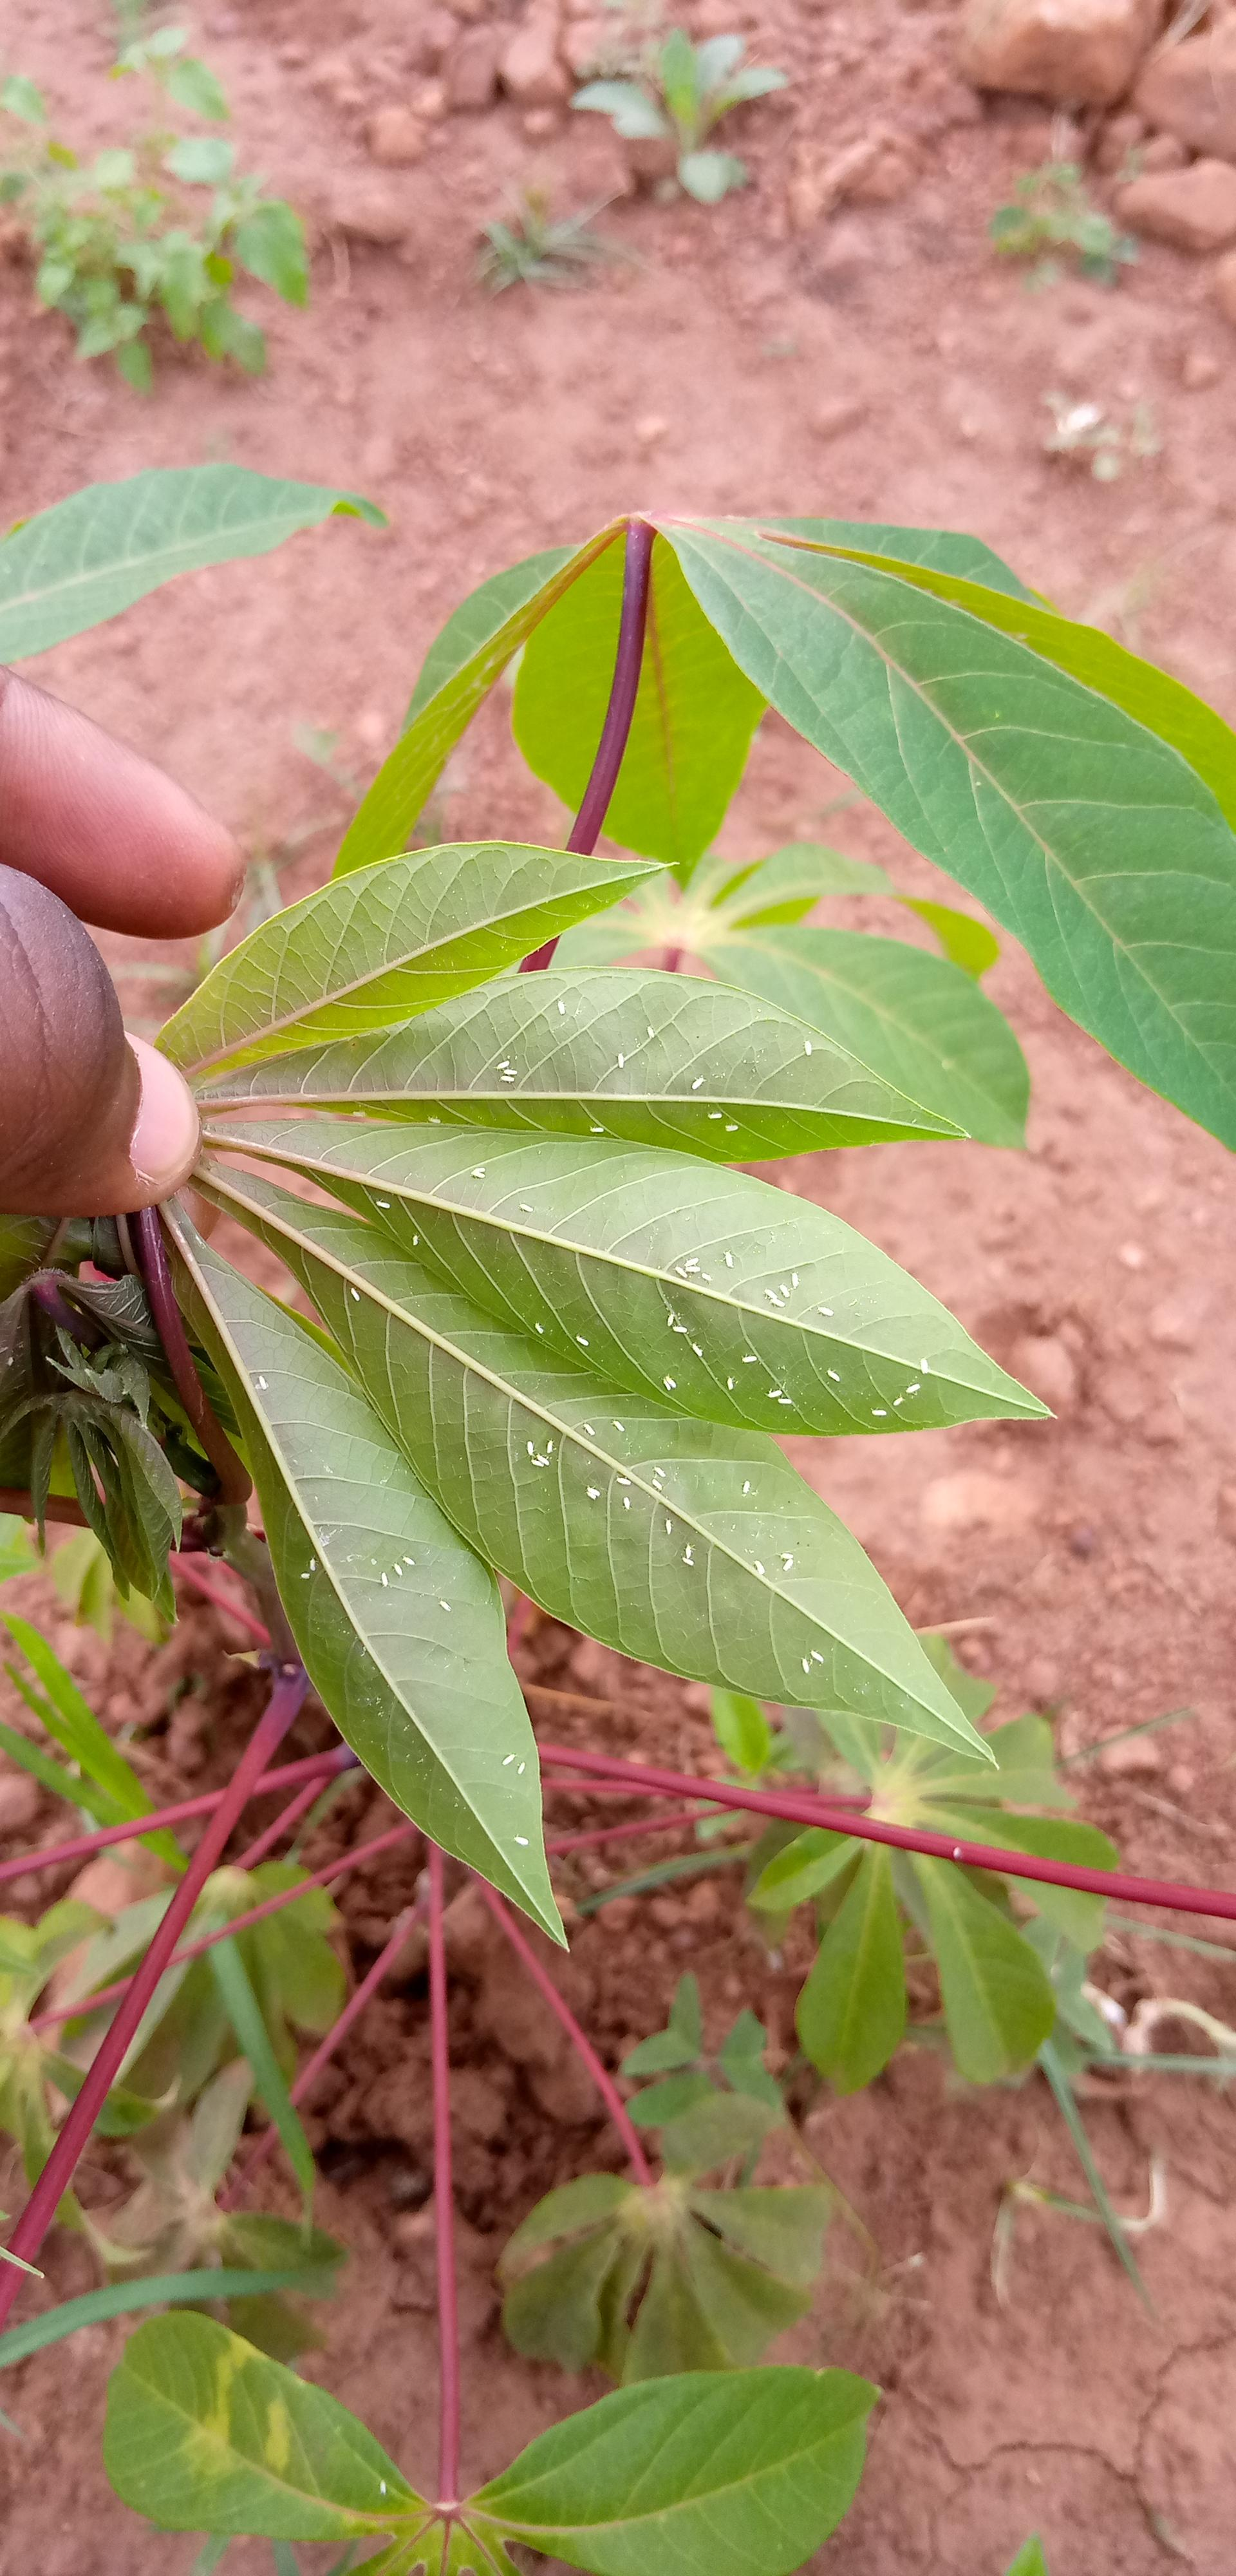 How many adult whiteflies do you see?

77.